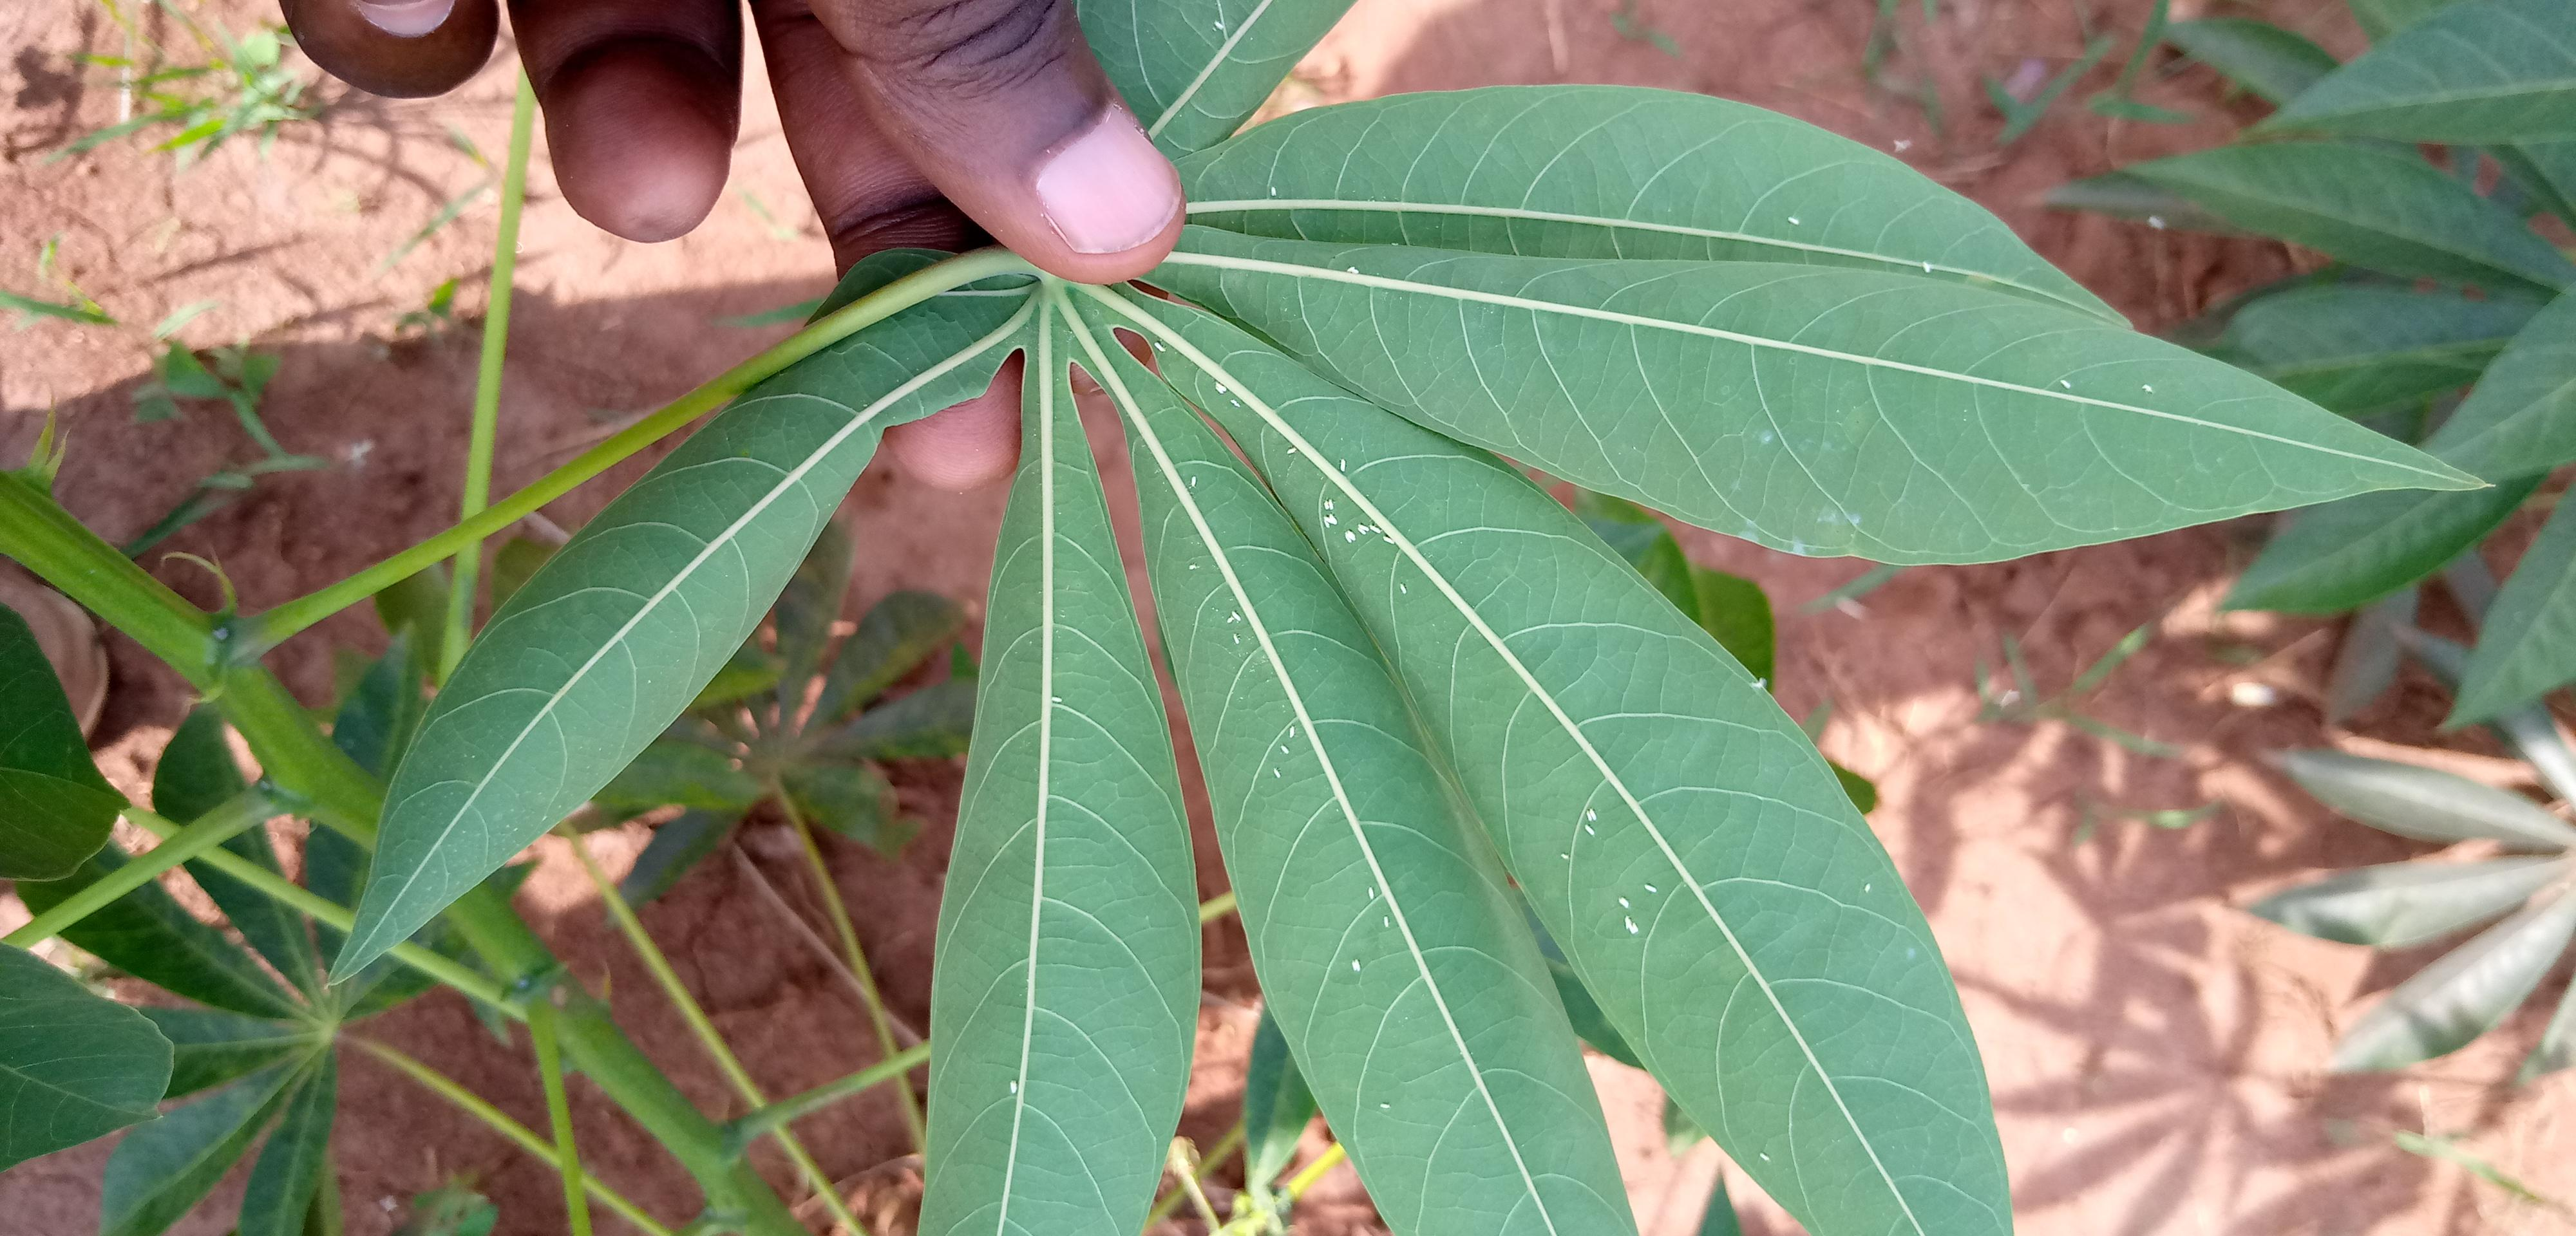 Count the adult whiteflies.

48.